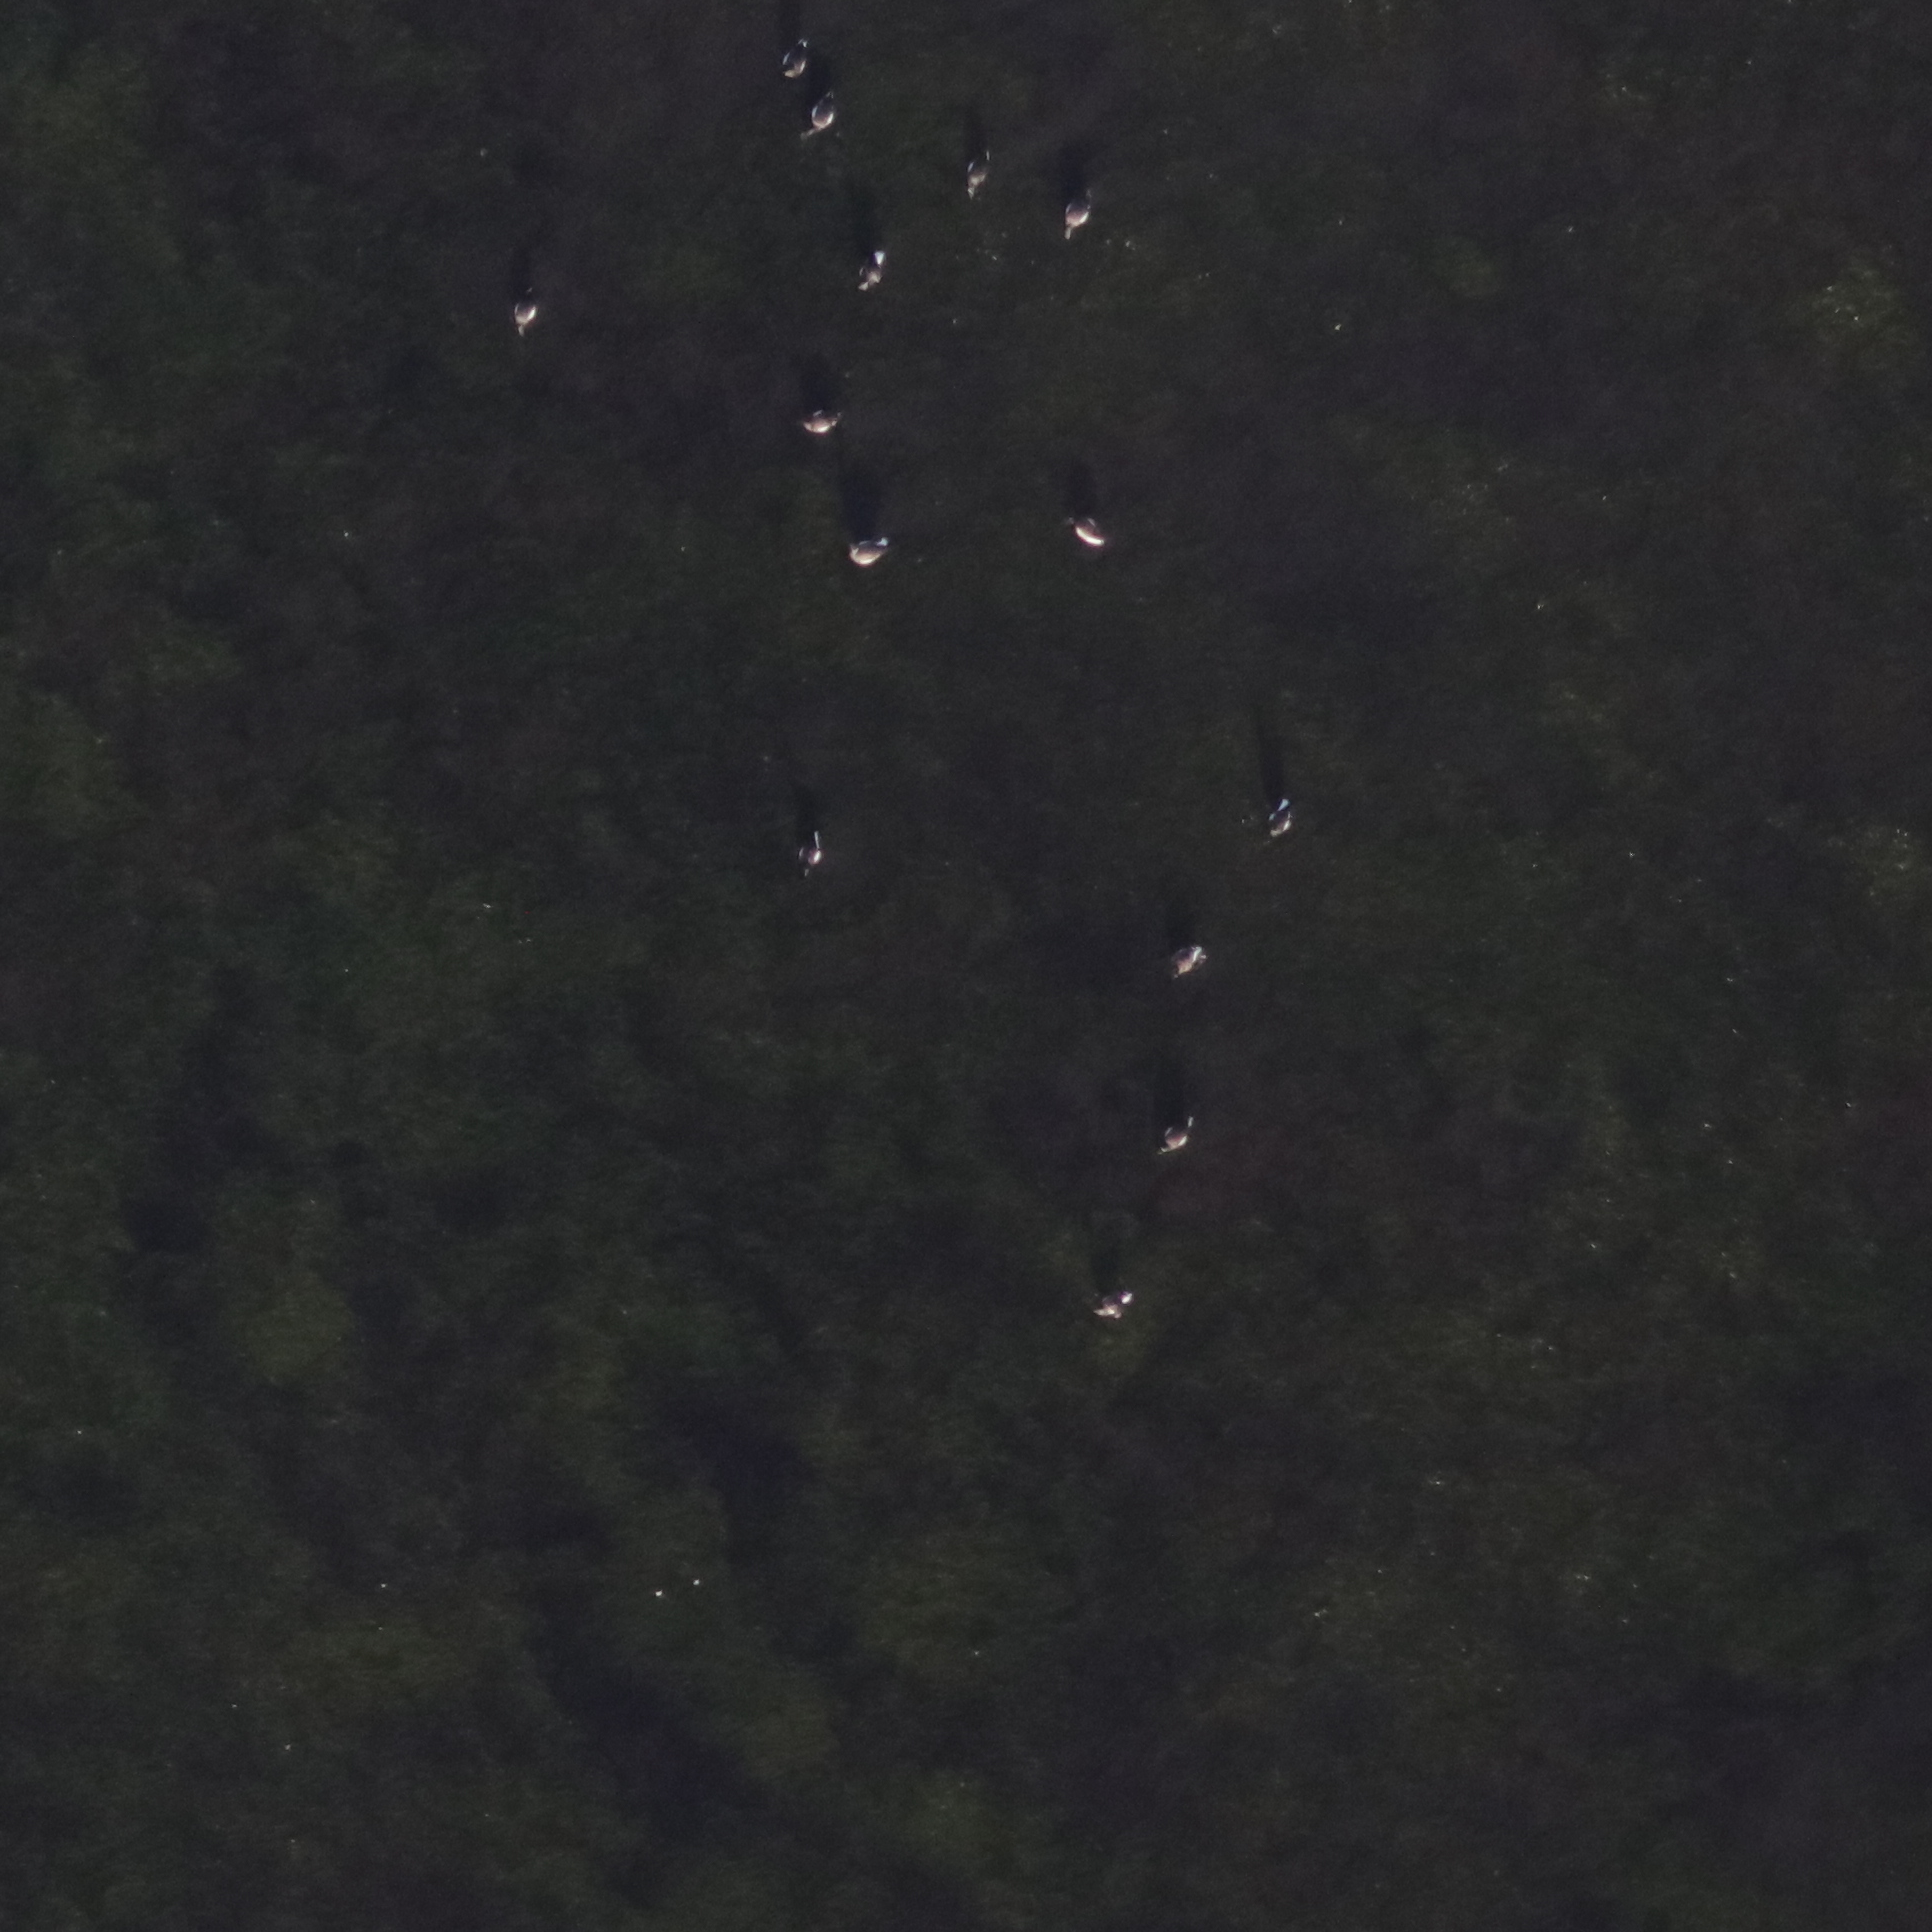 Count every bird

13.